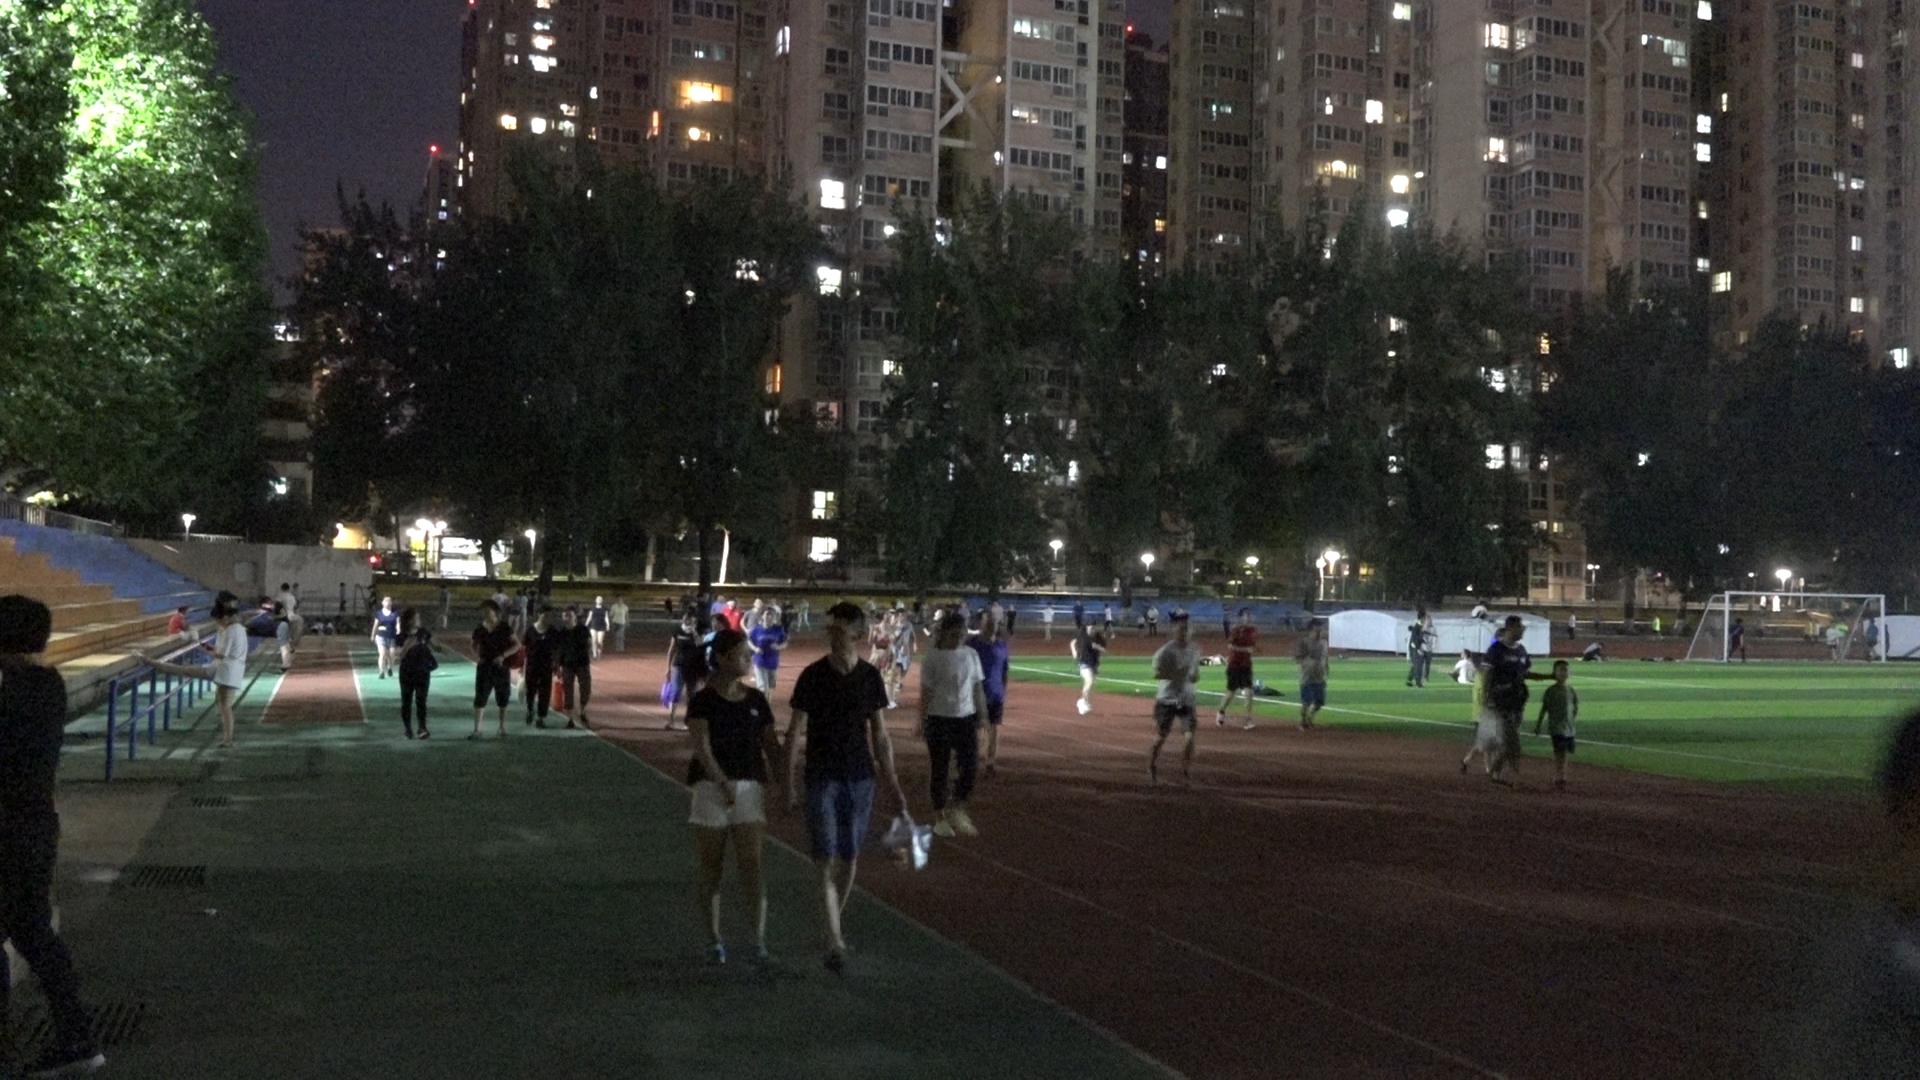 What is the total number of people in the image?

66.